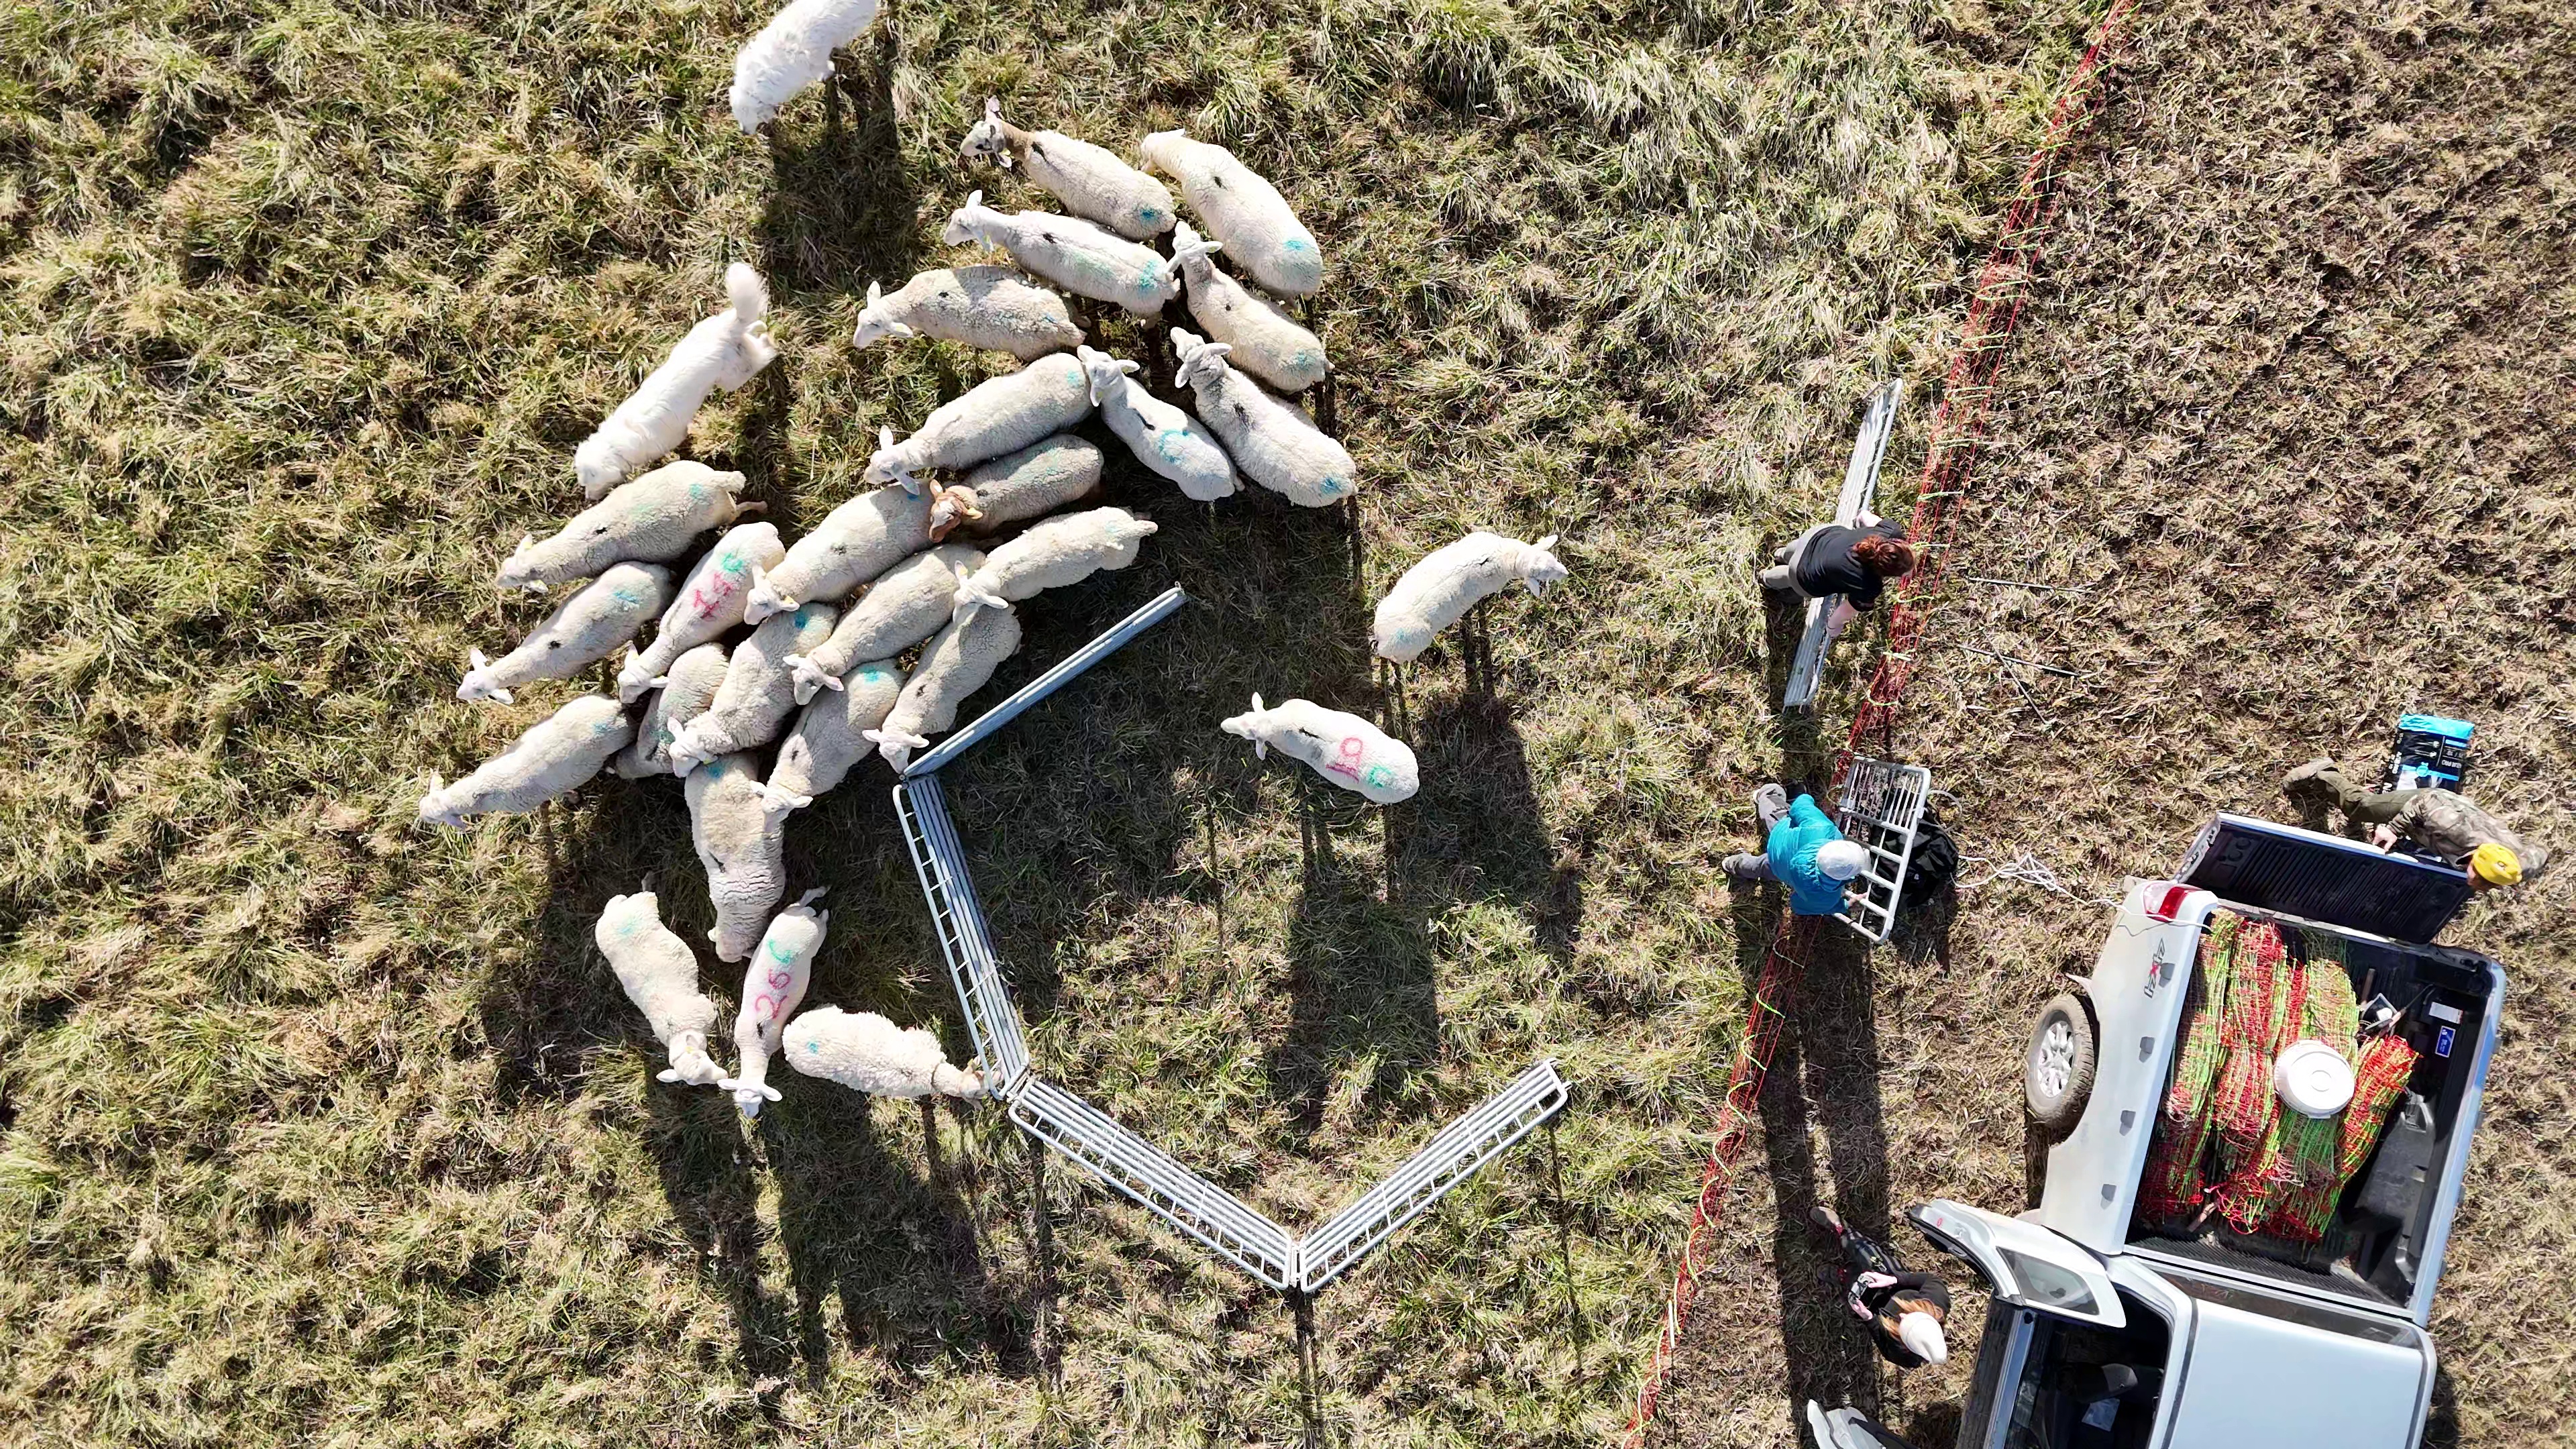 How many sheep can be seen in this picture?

26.